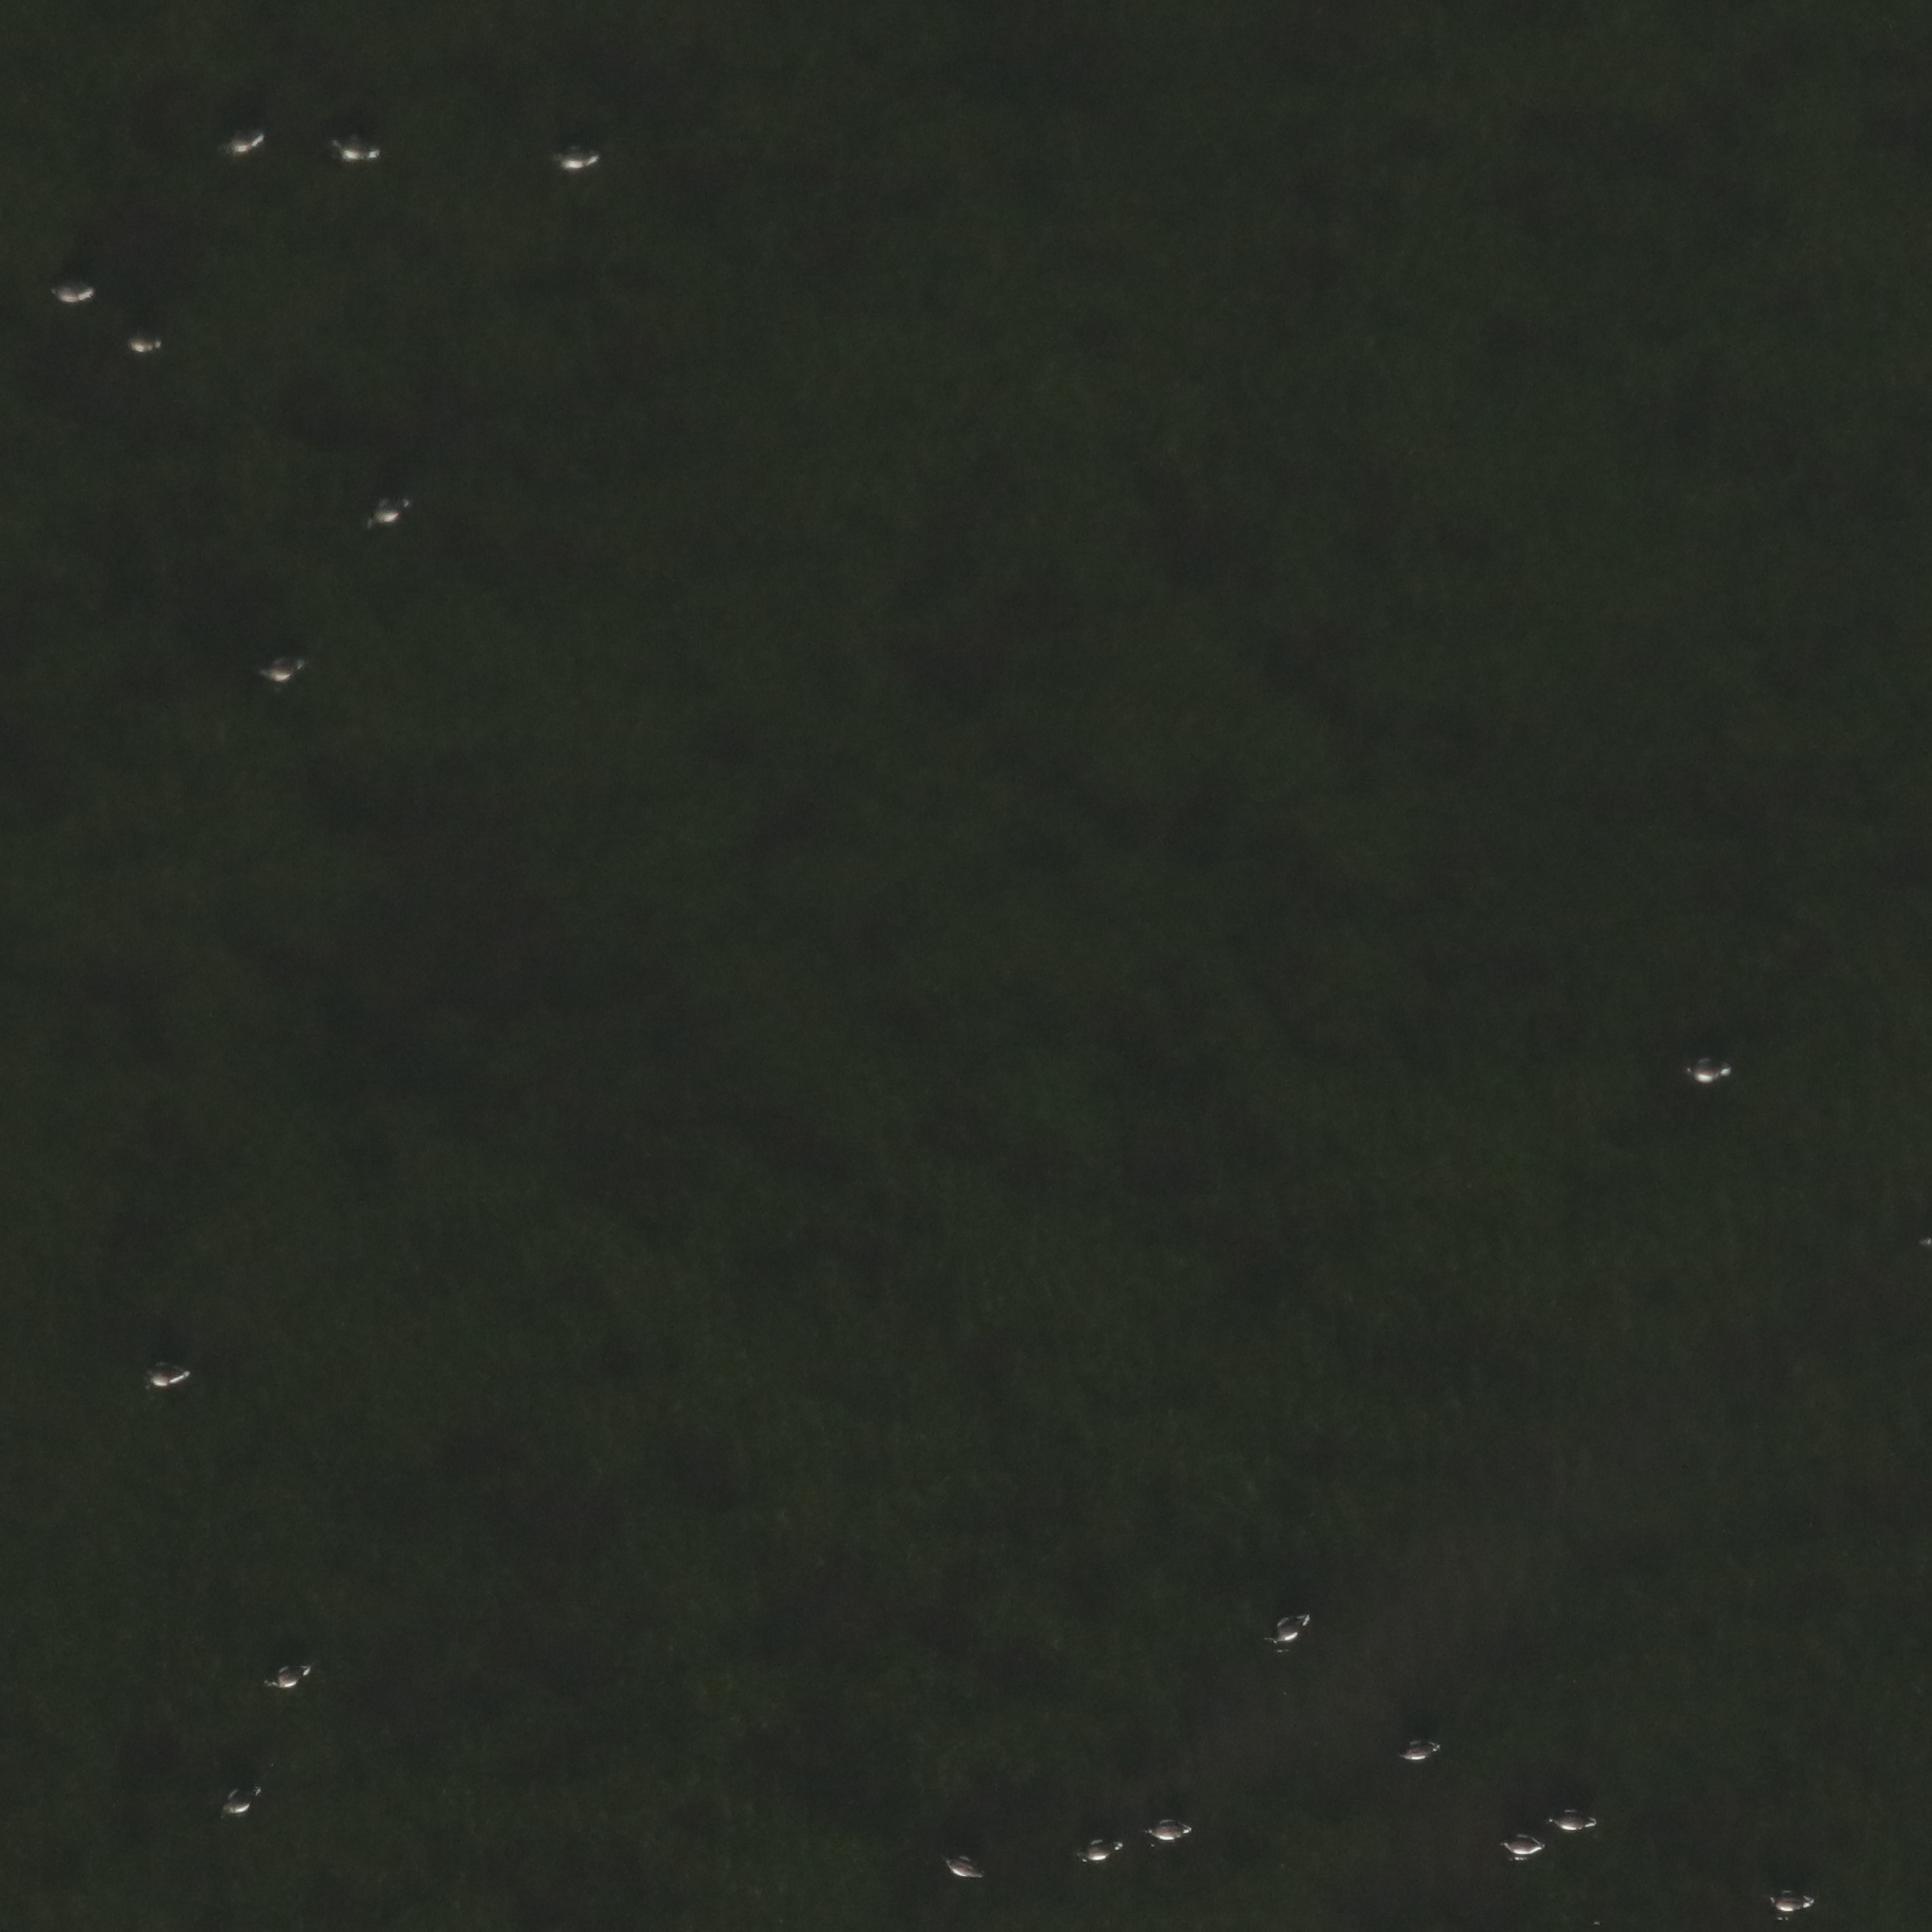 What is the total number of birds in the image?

19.